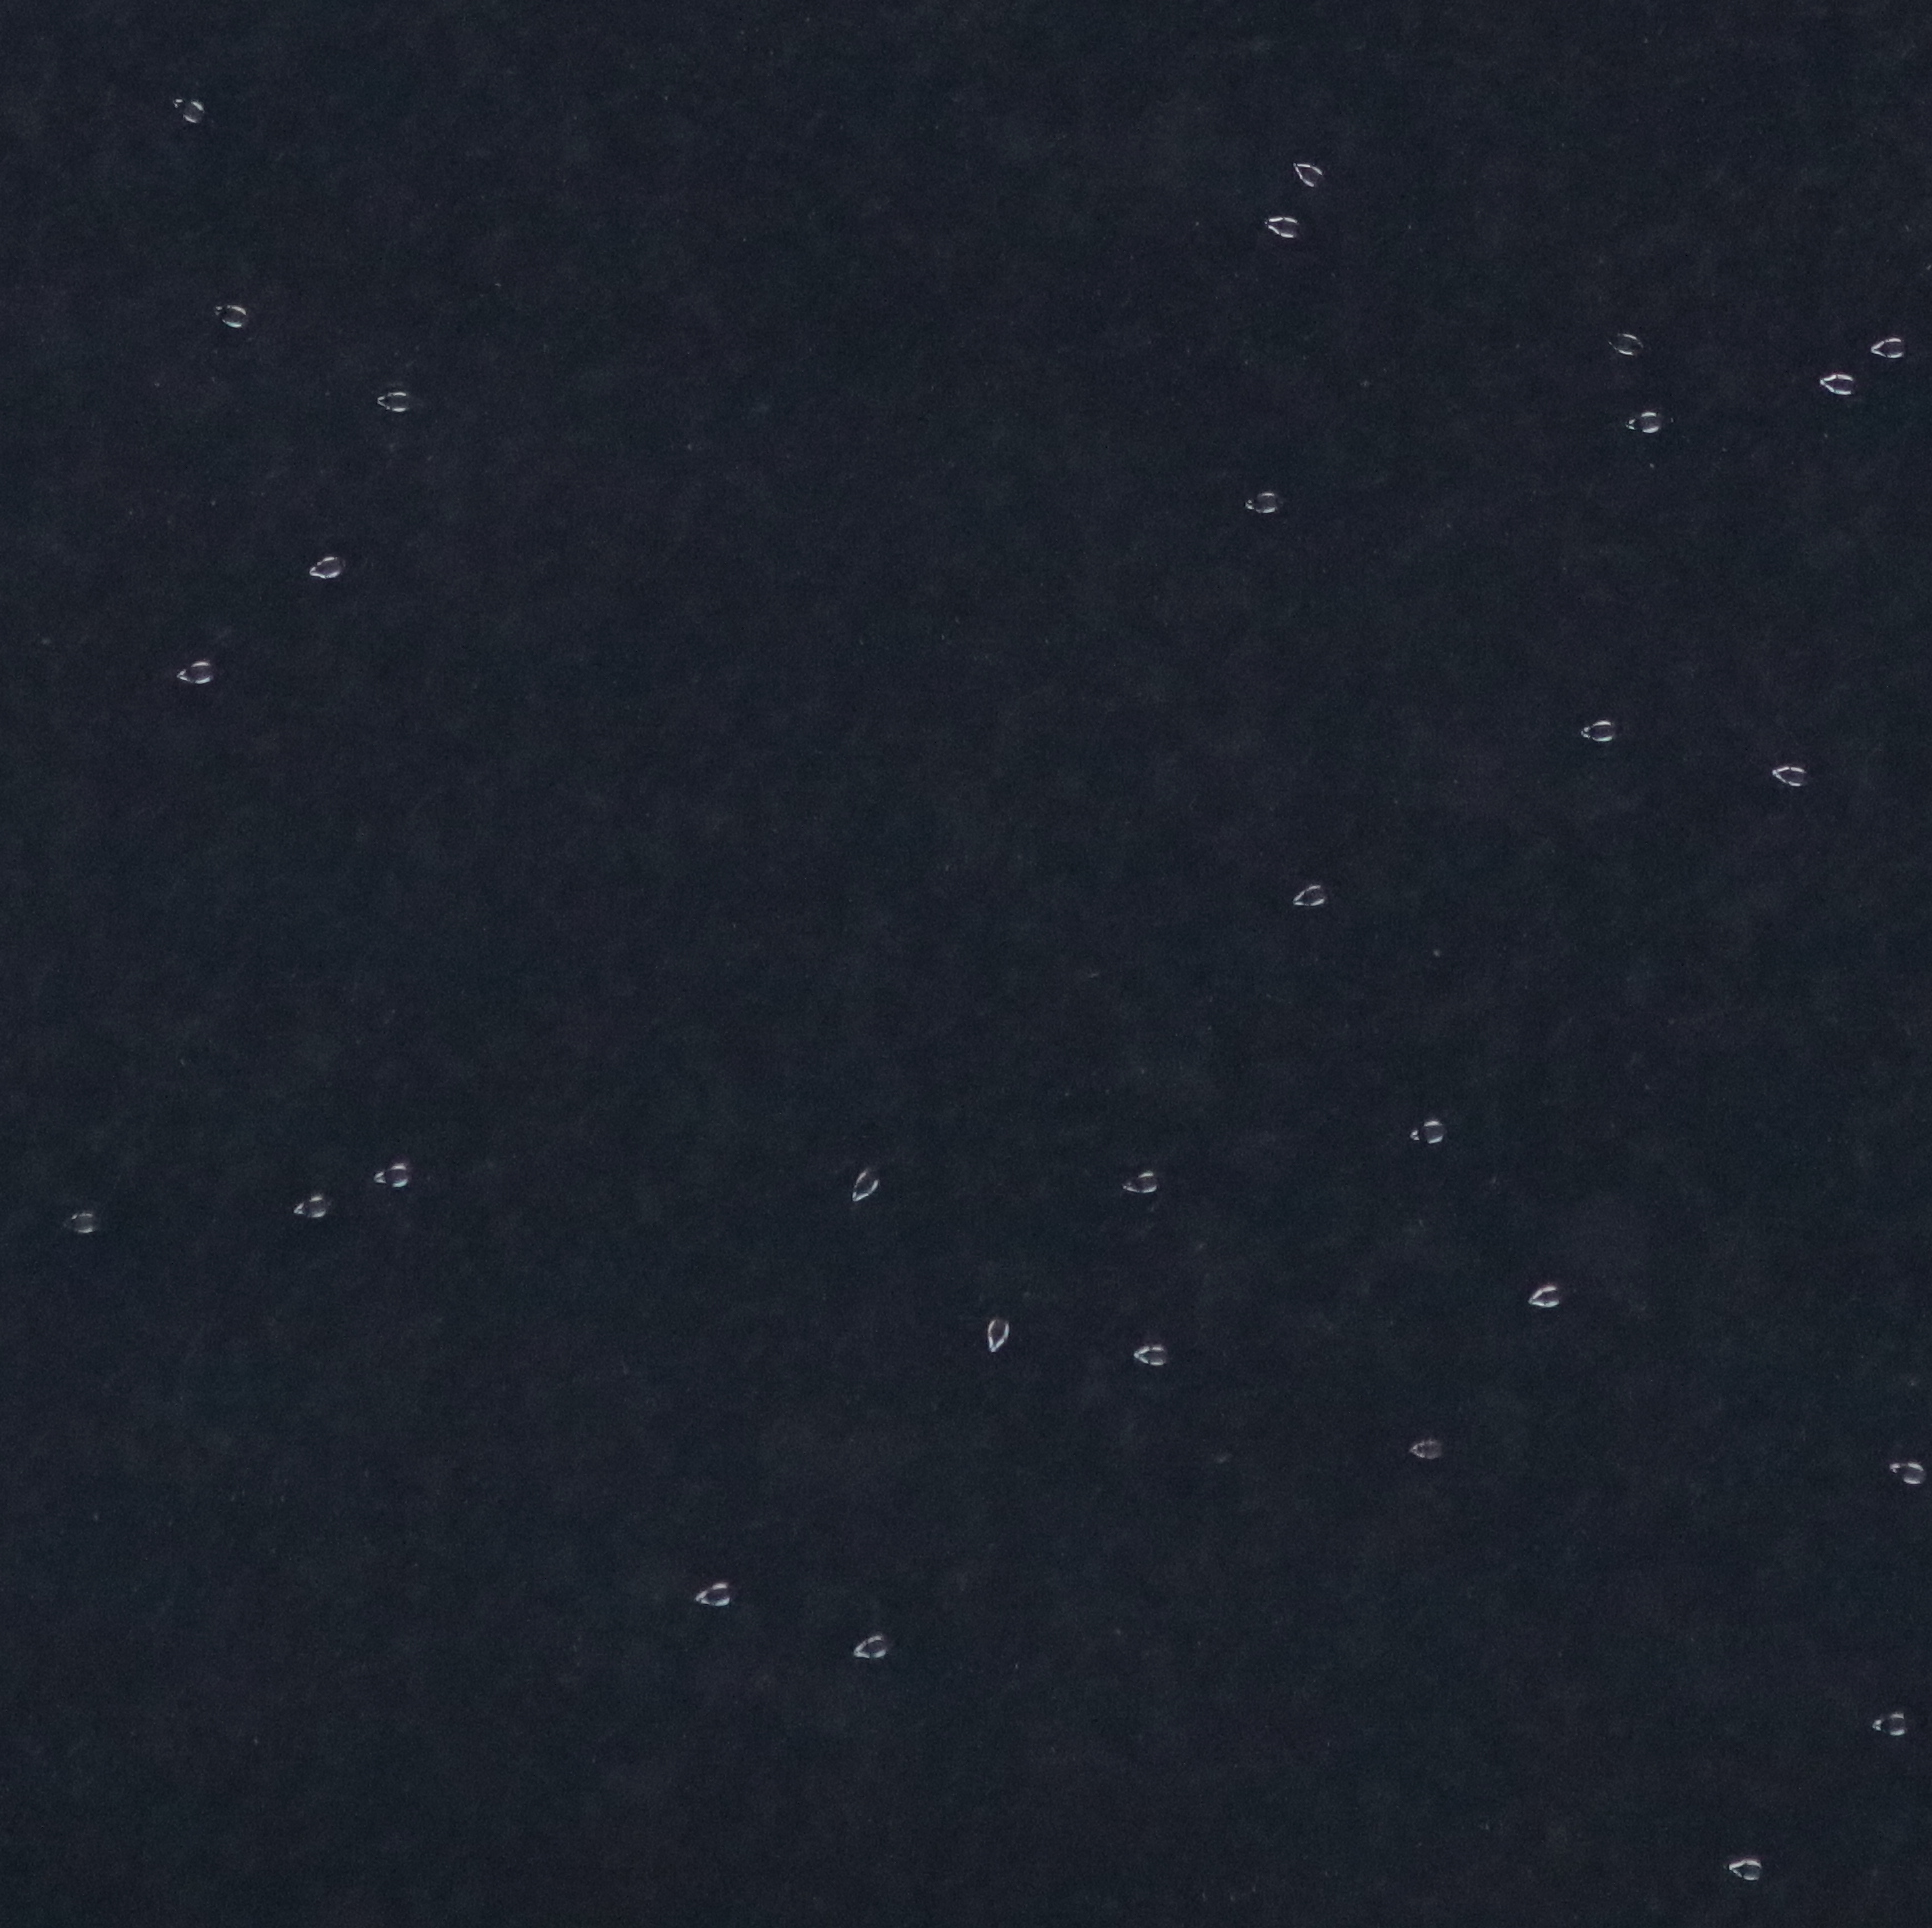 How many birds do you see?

30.